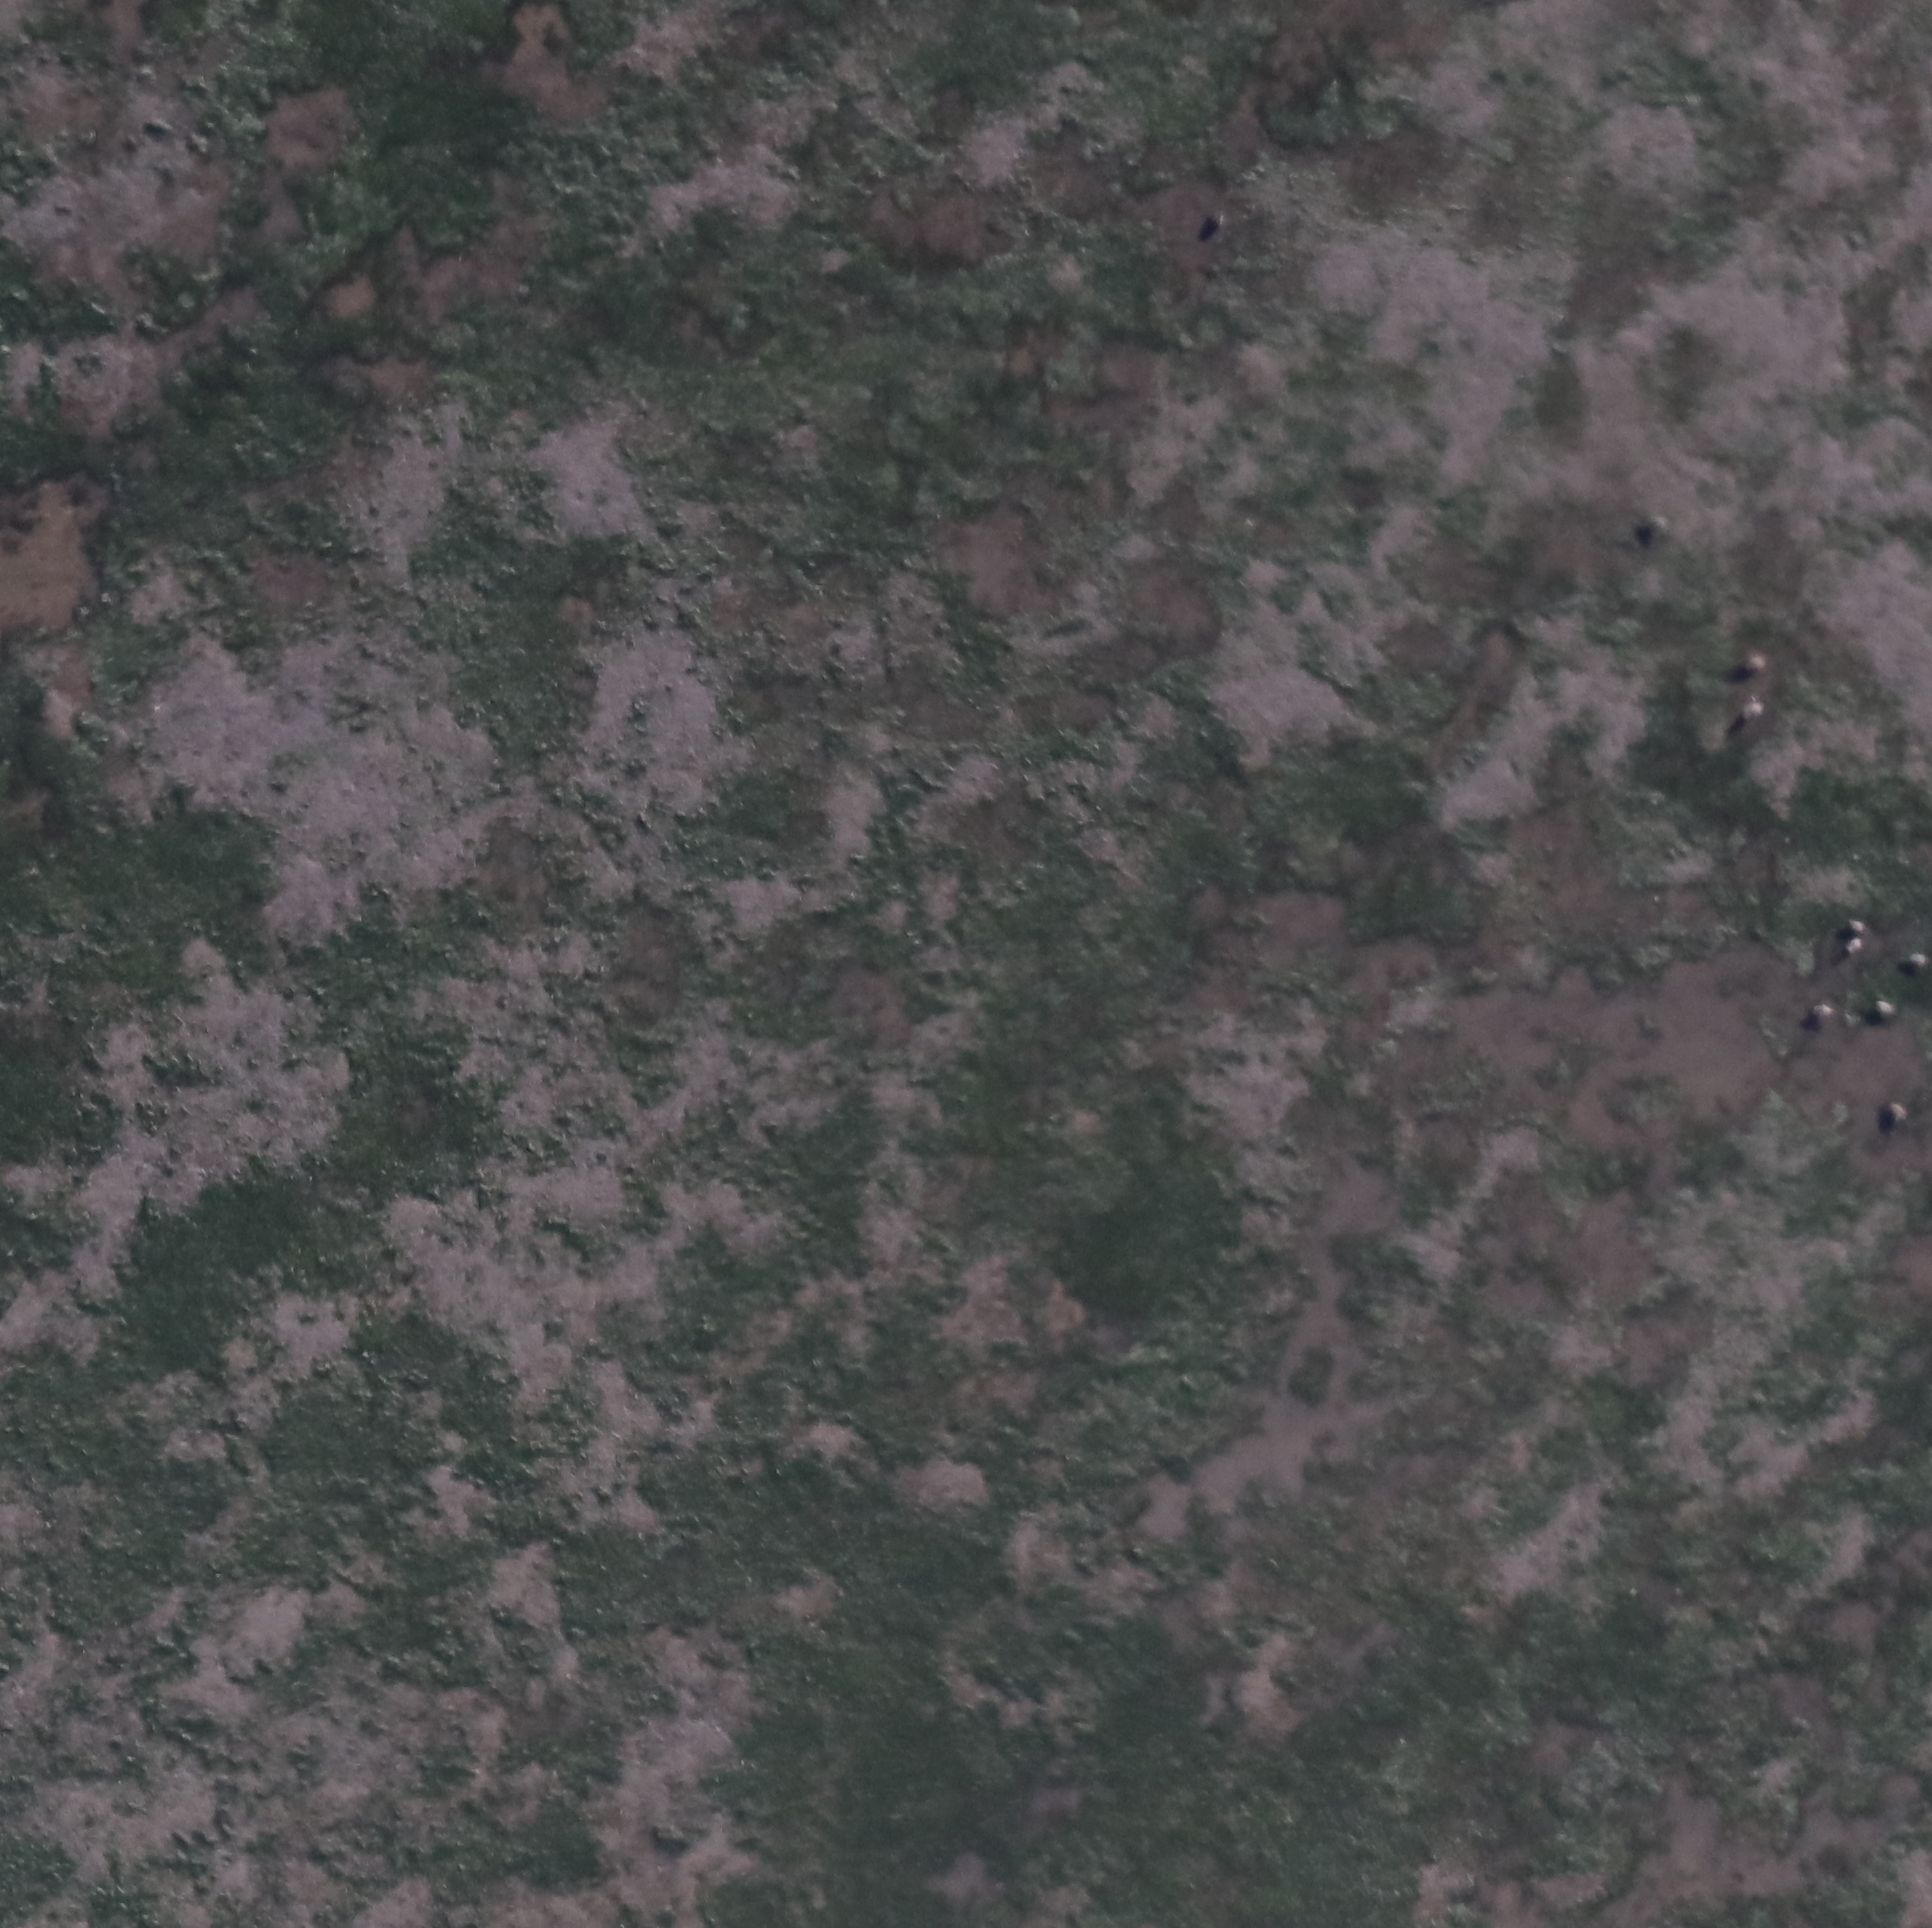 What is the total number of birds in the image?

10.